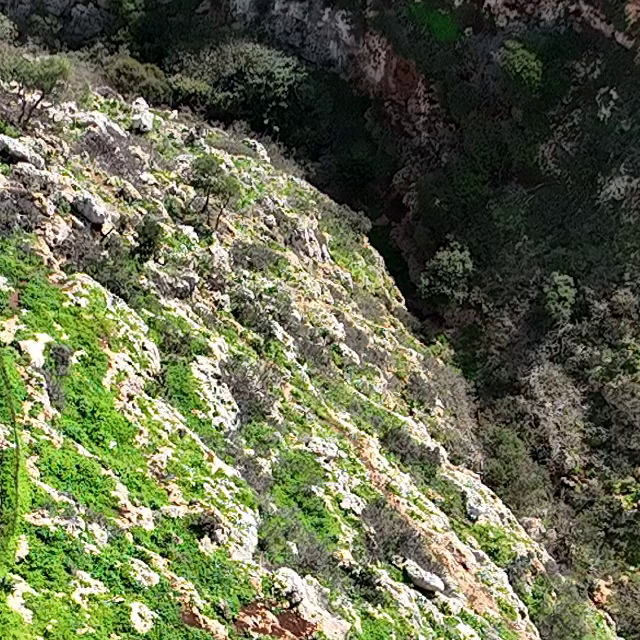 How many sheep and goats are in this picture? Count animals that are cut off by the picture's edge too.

0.